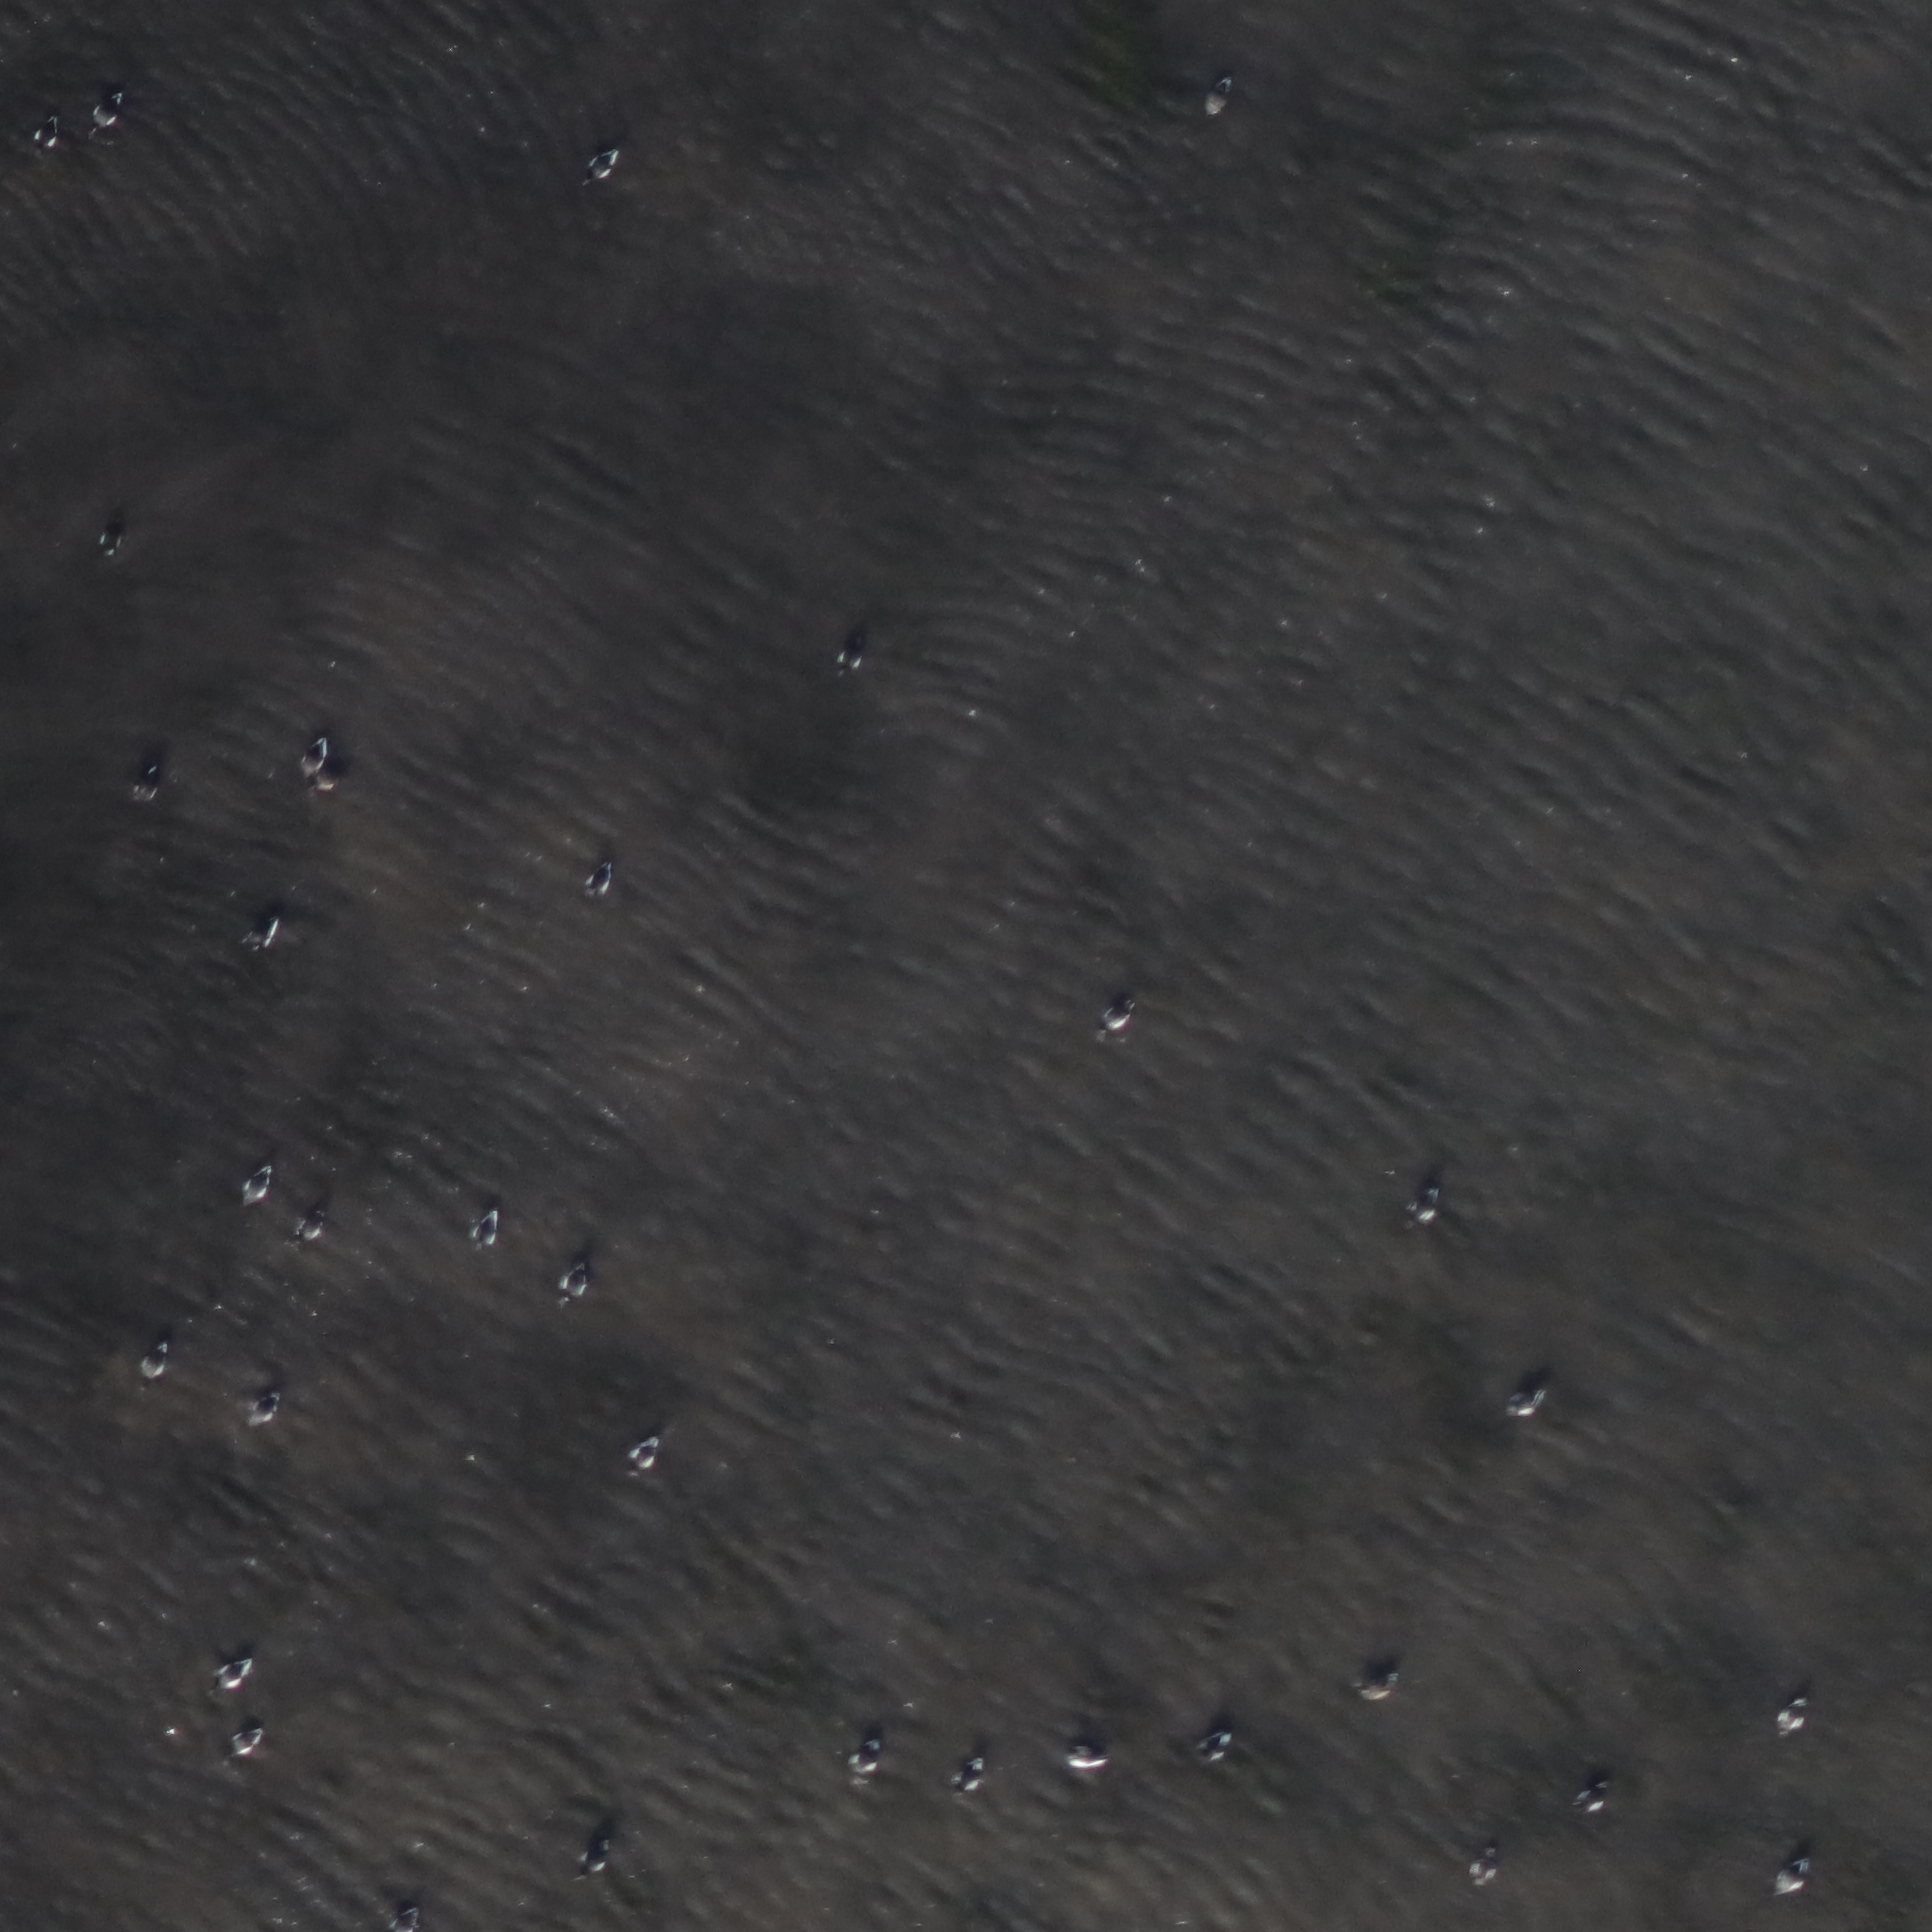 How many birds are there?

31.